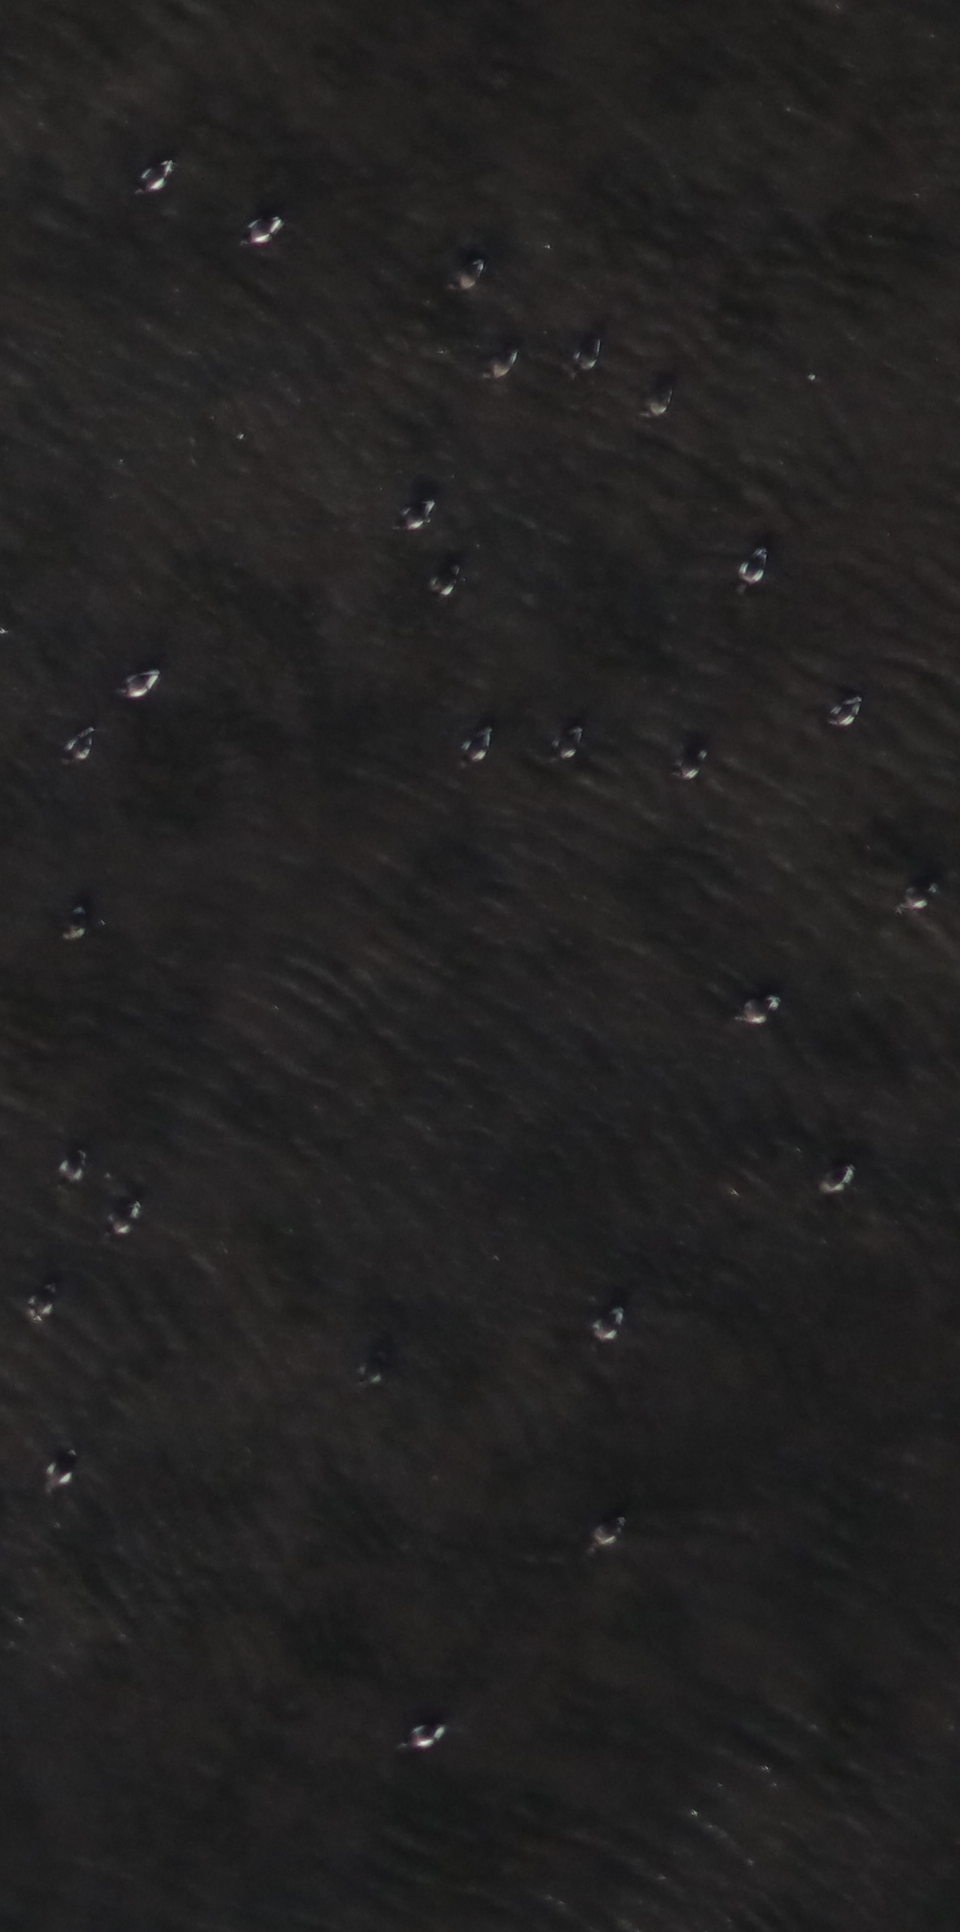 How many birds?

27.